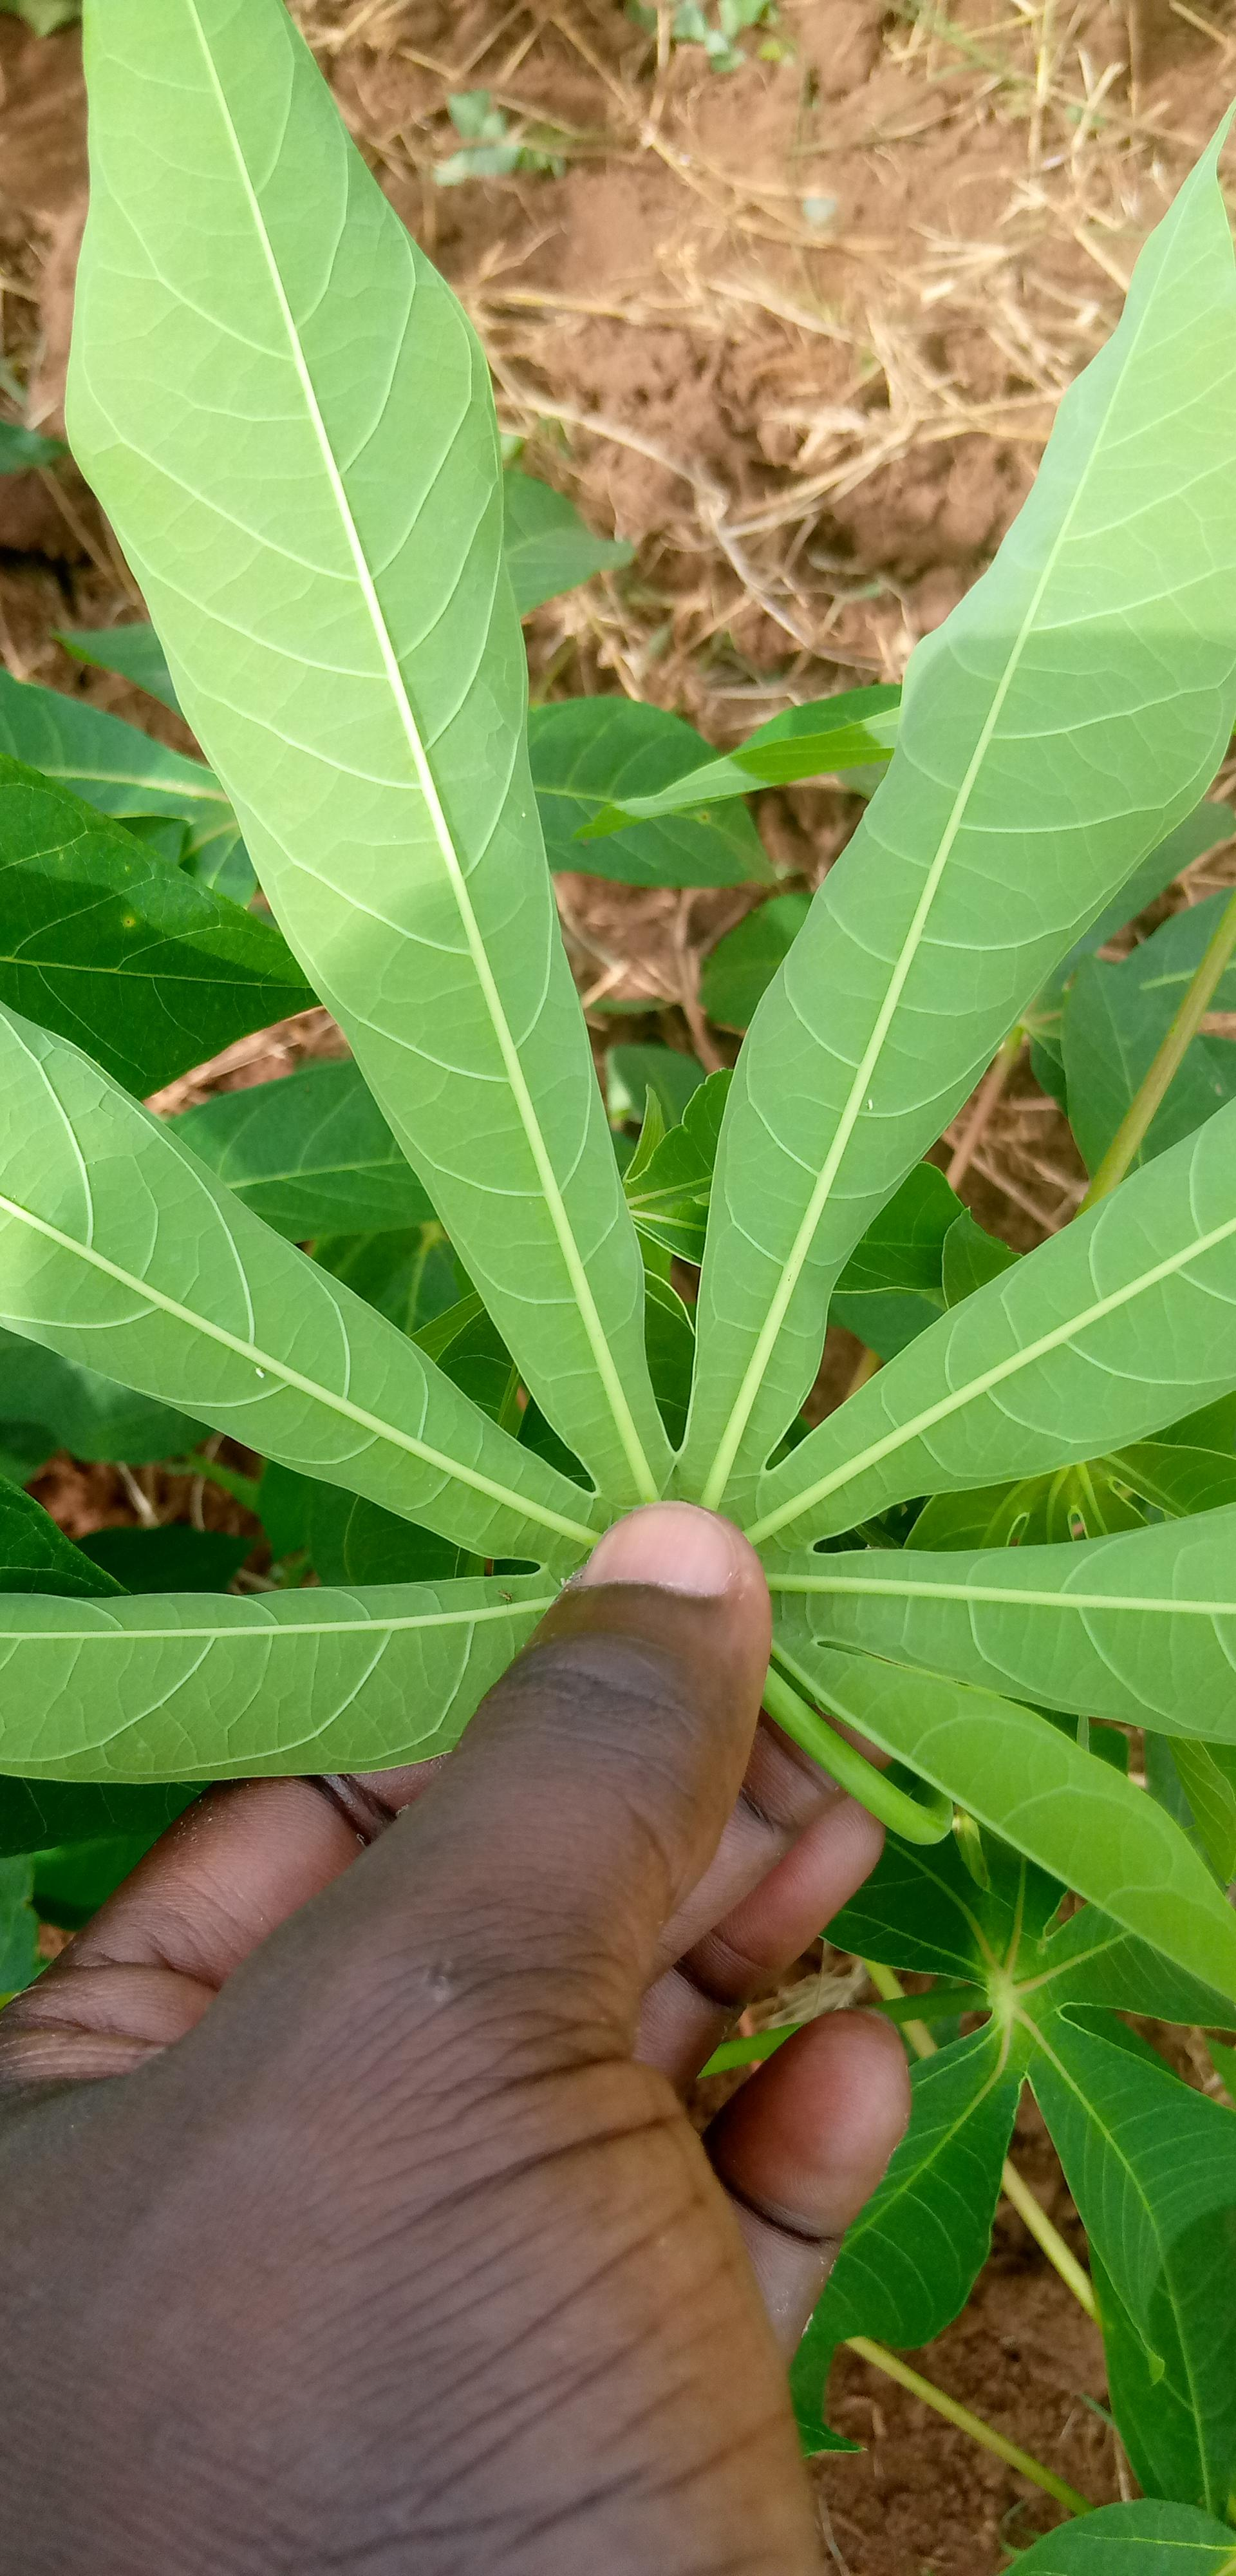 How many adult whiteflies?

2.